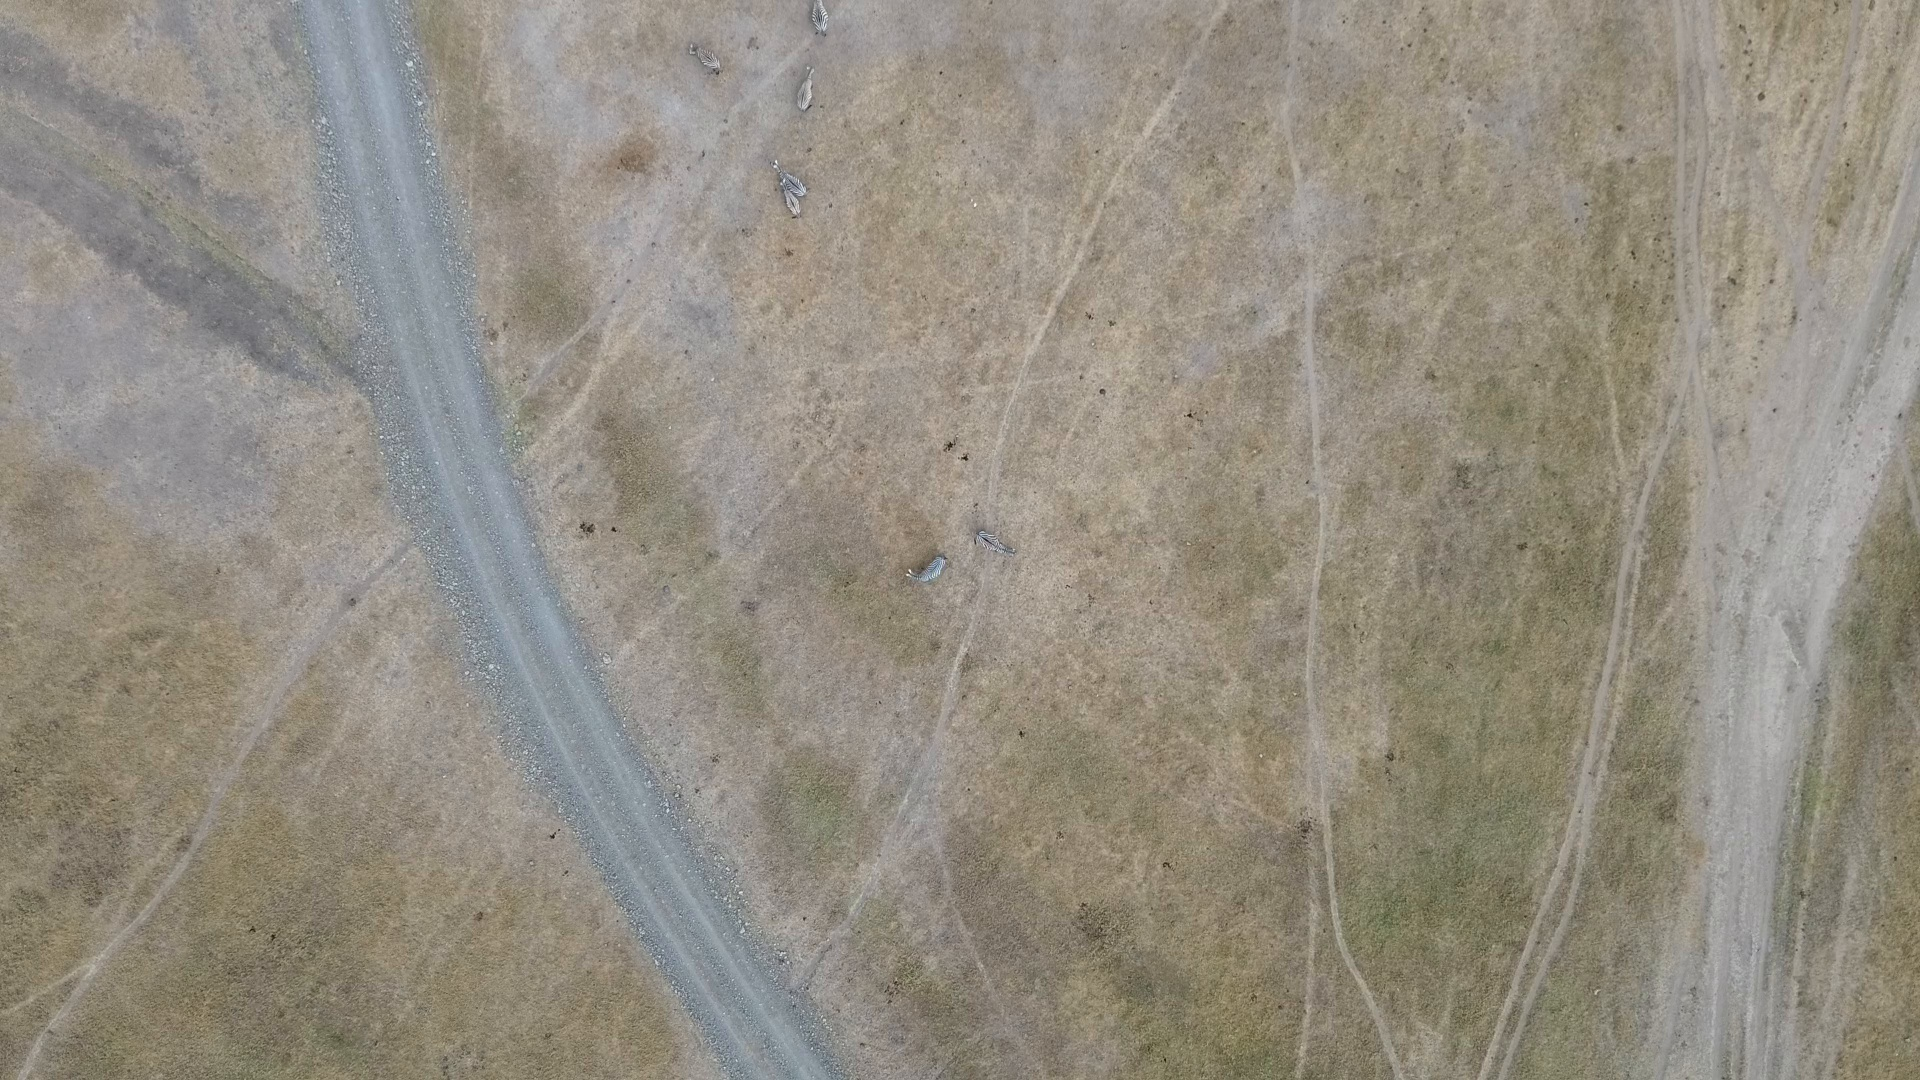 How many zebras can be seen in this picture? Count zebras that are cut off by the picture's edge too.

6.